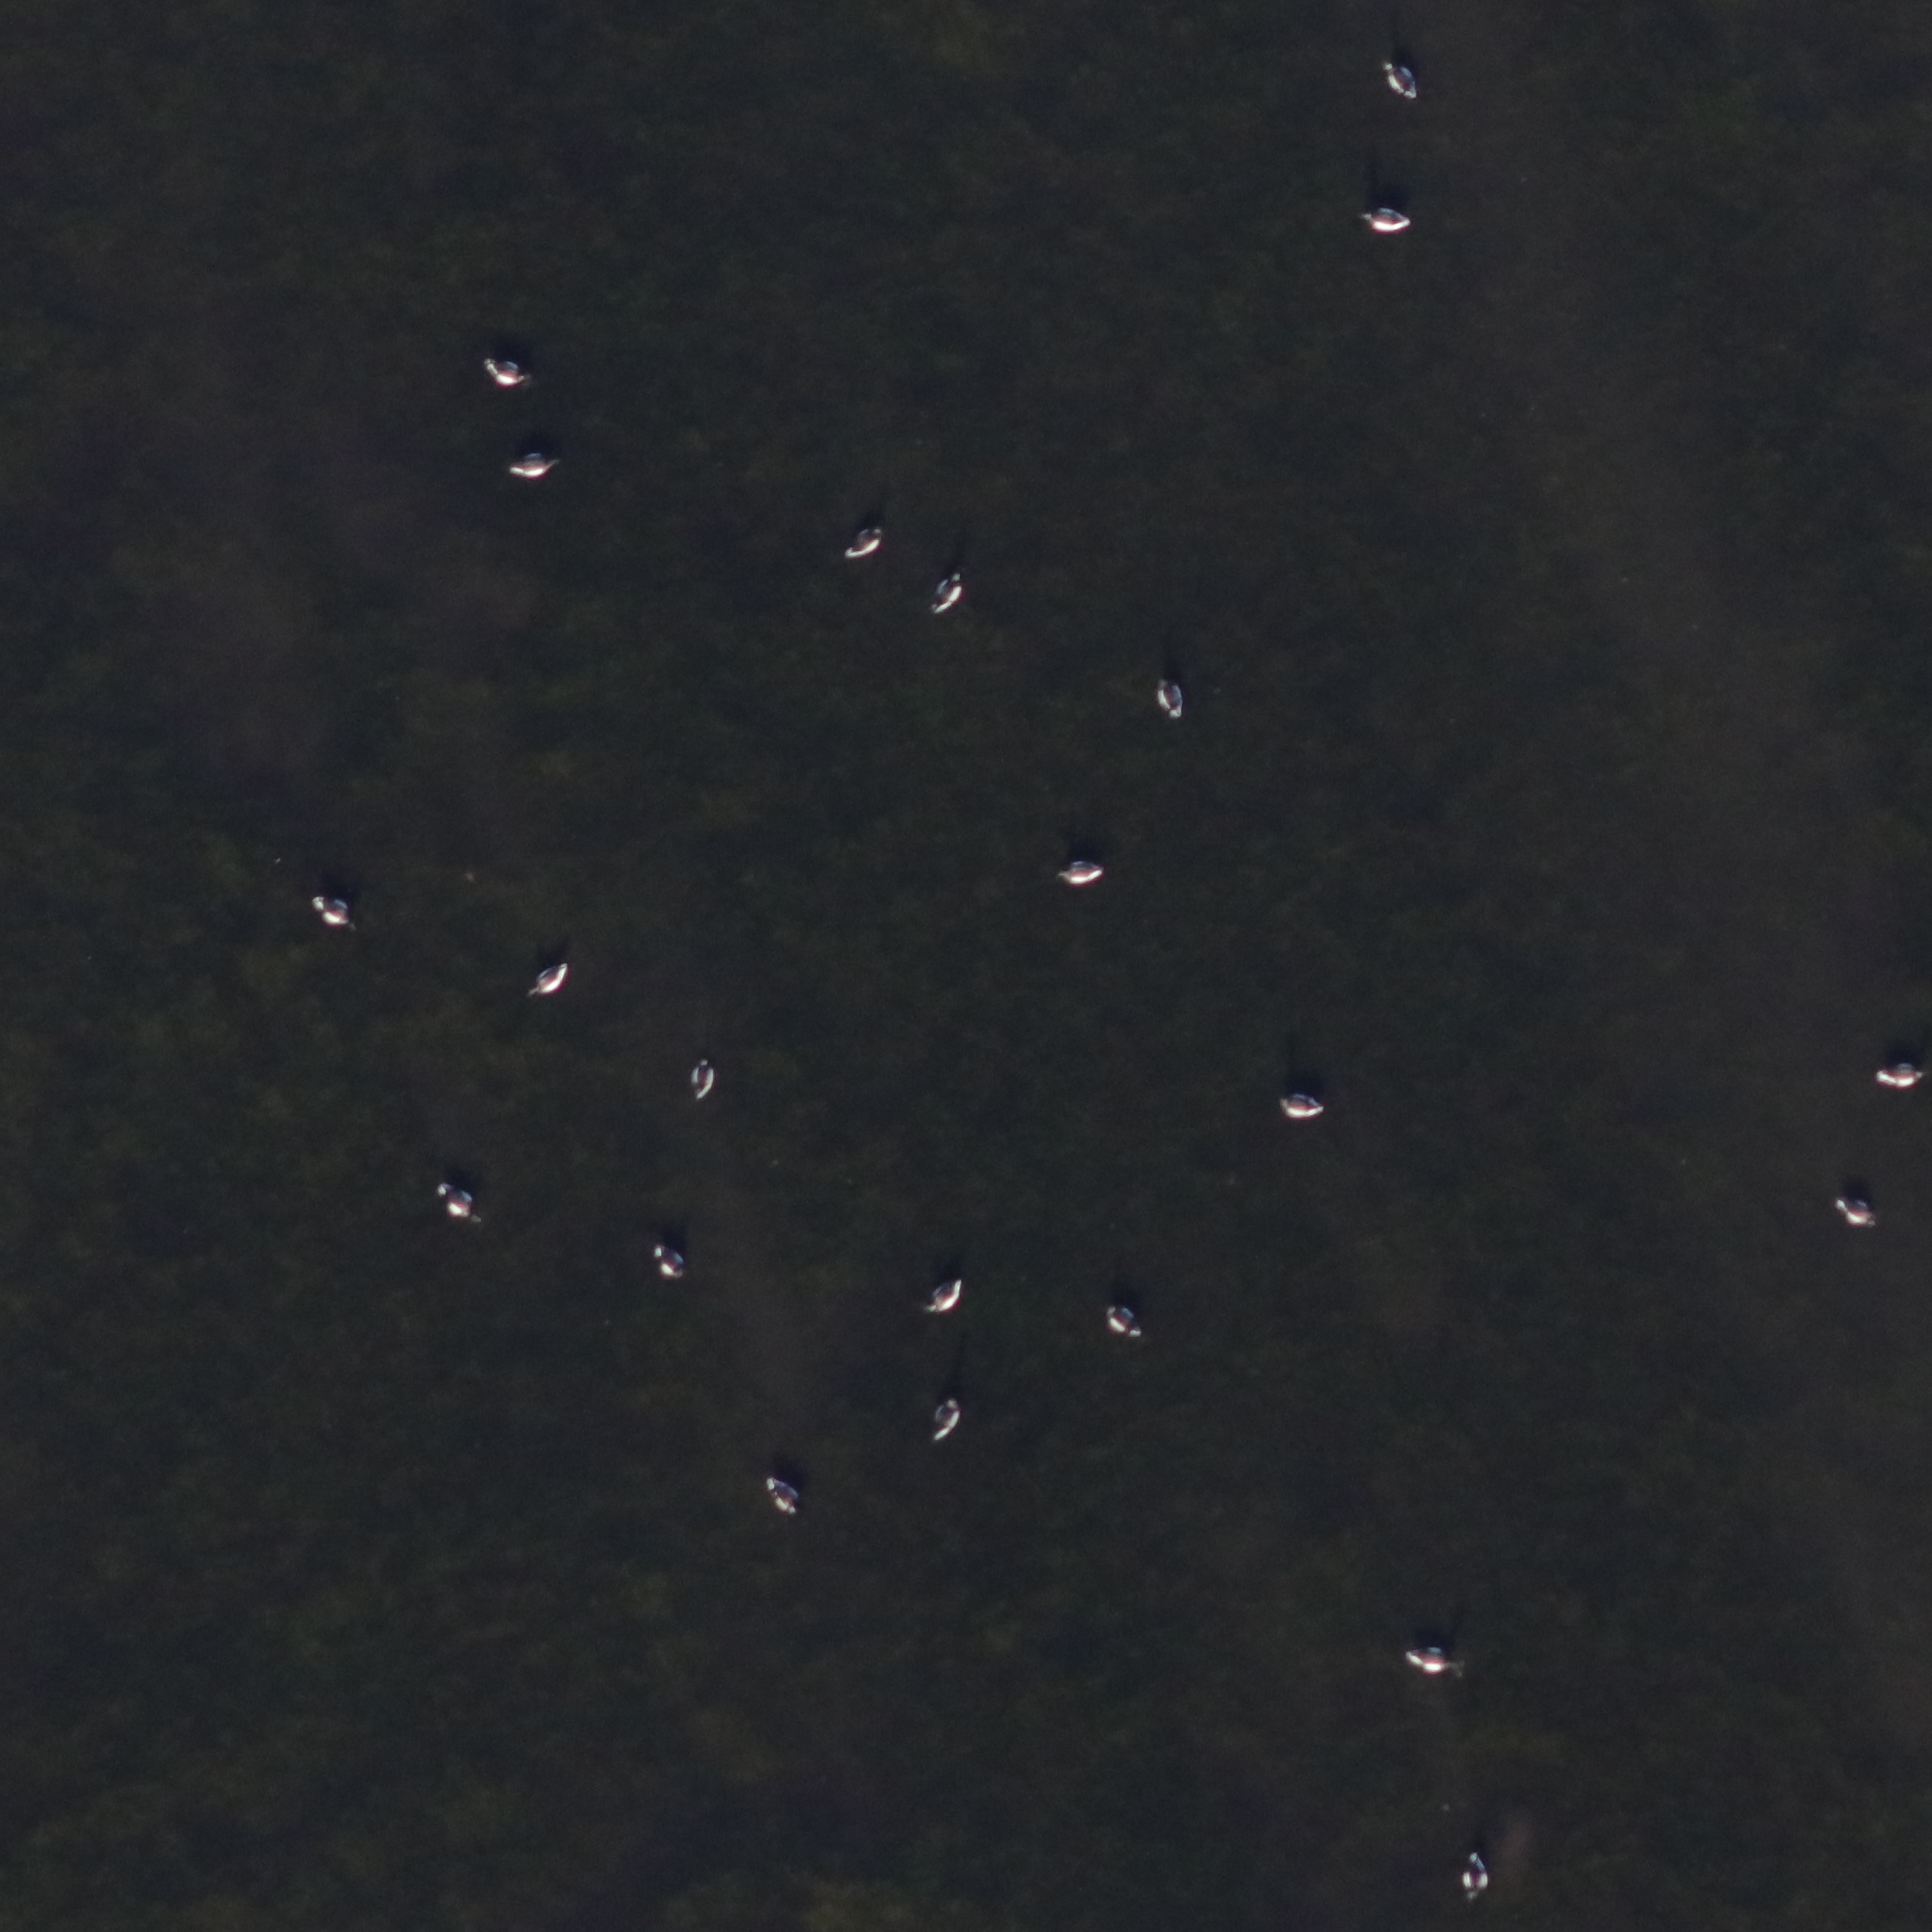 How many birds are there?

22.